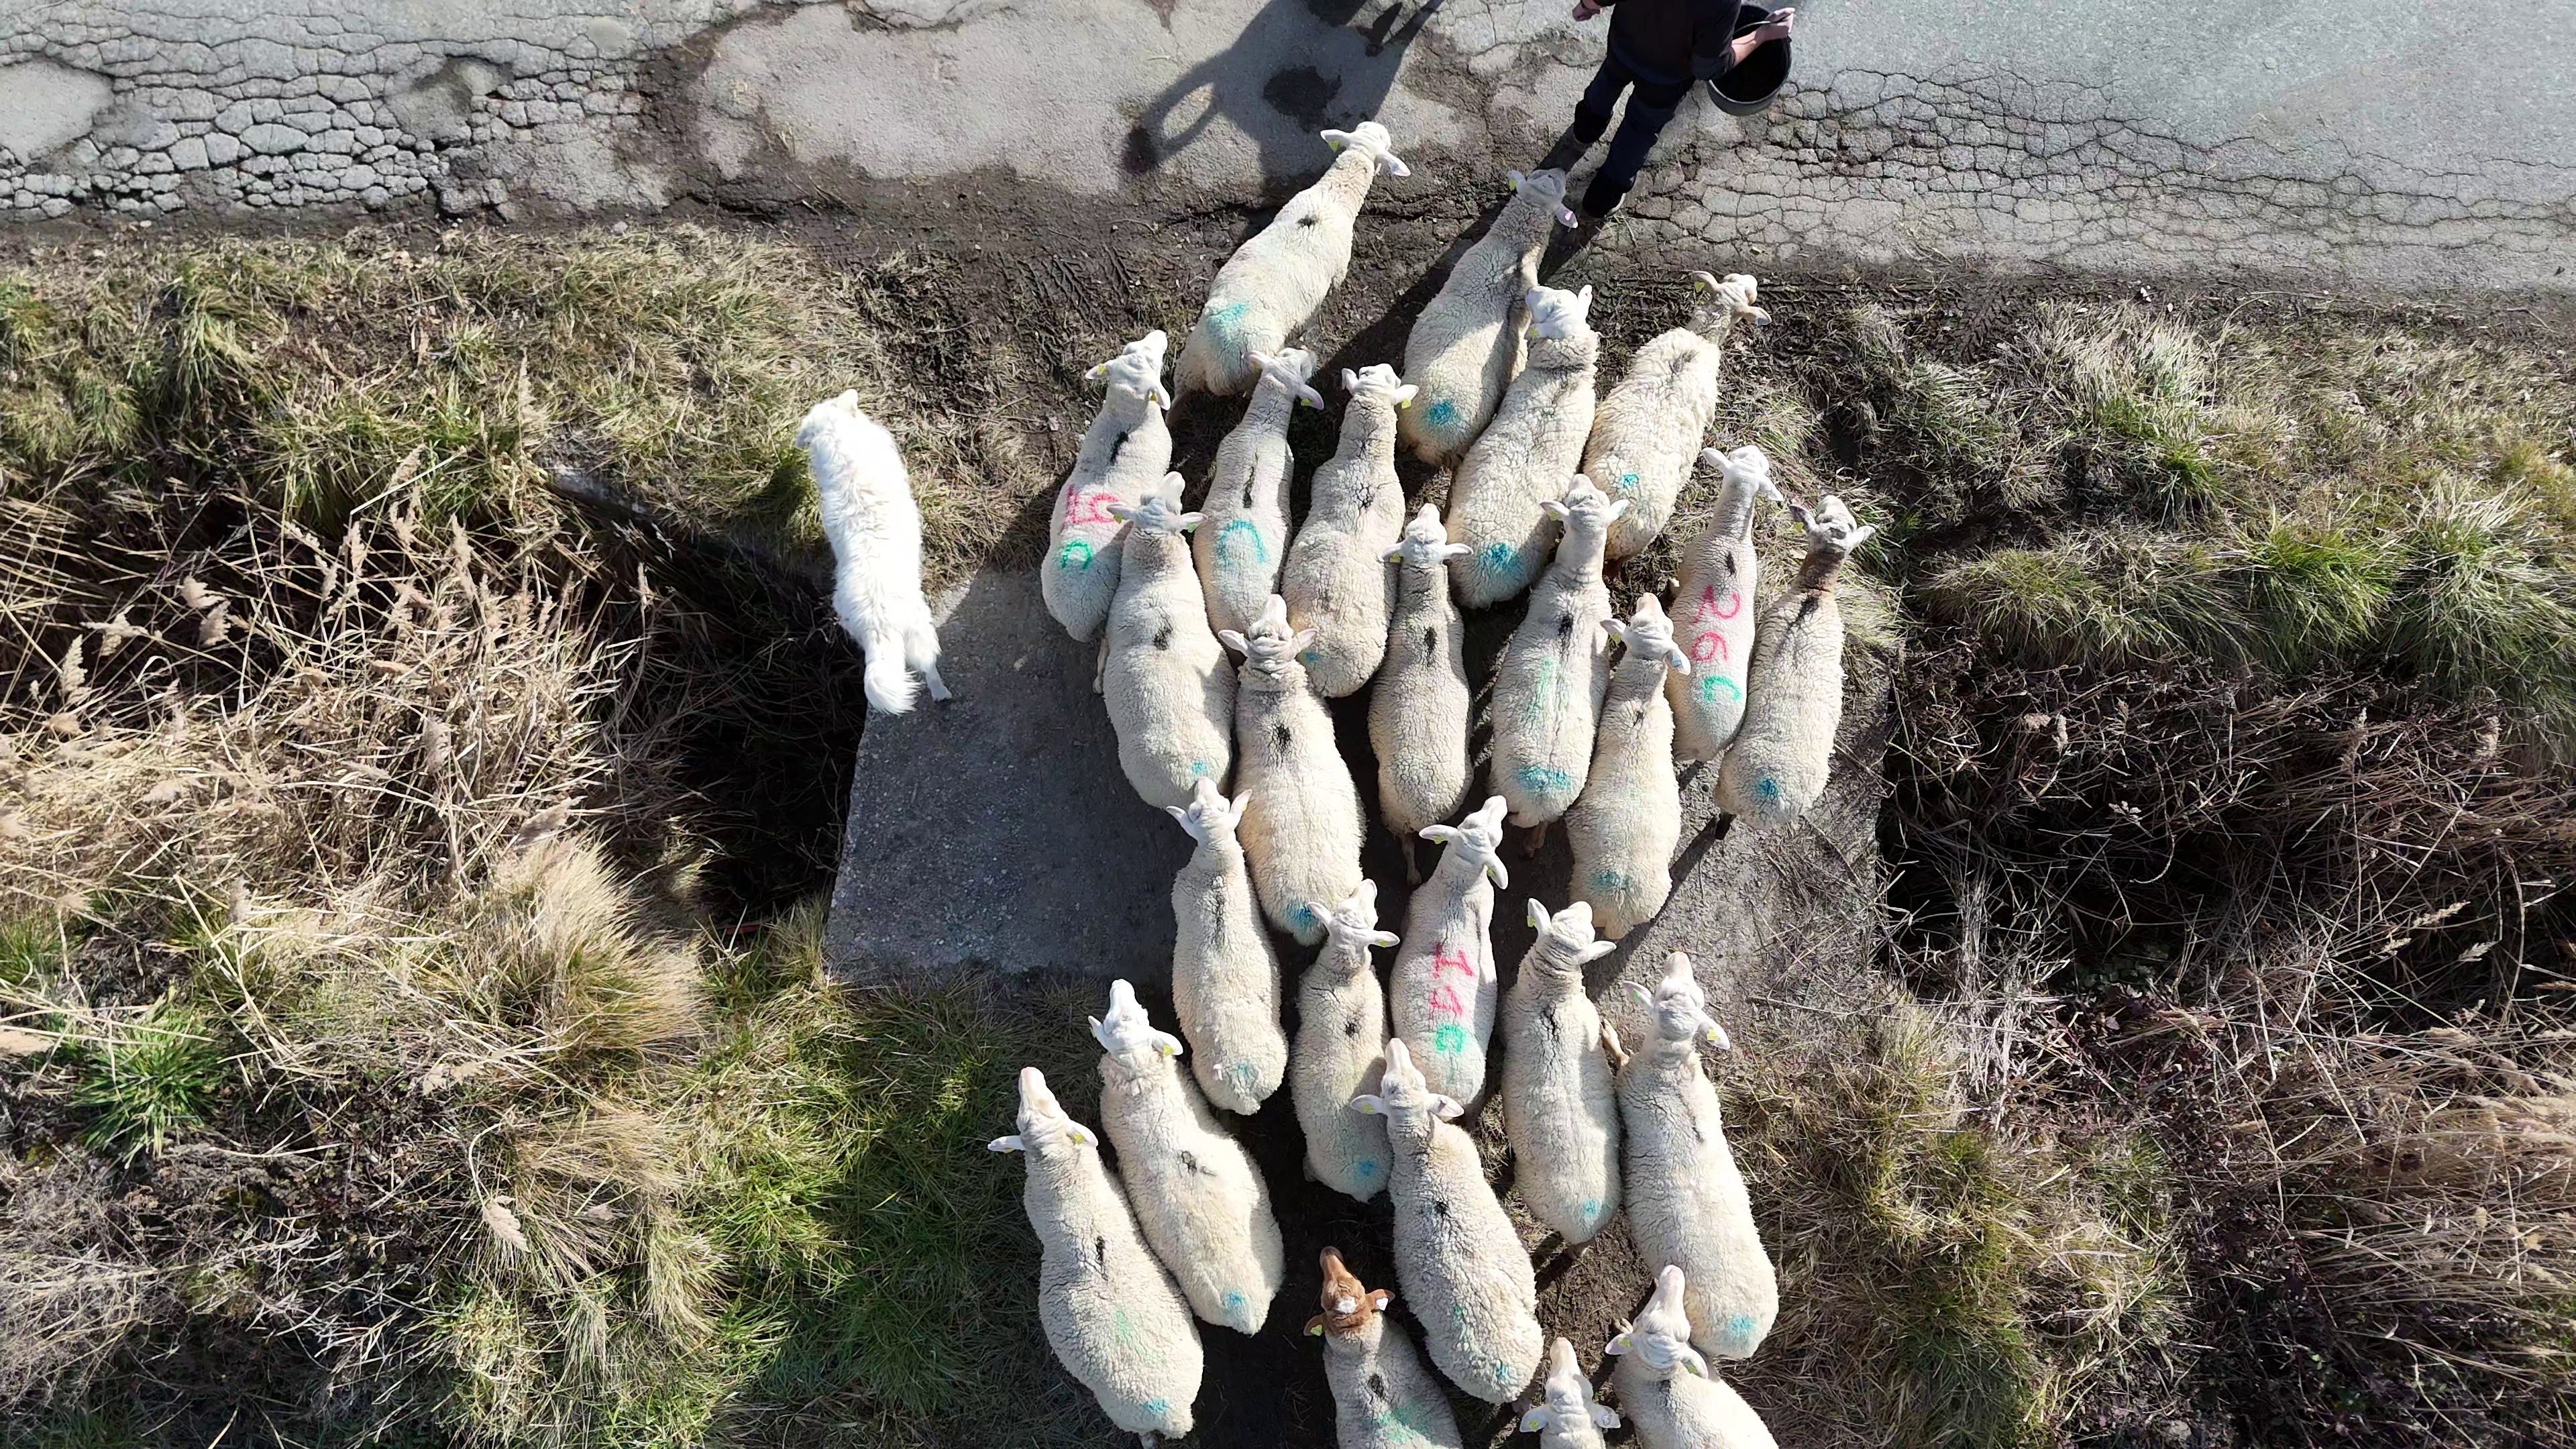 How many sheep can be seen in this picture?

25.